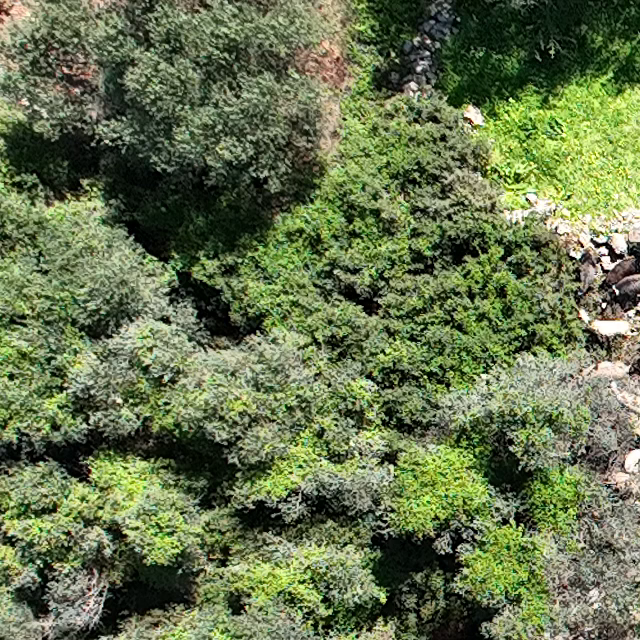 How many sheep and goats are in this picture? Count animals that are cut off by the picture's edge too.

10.